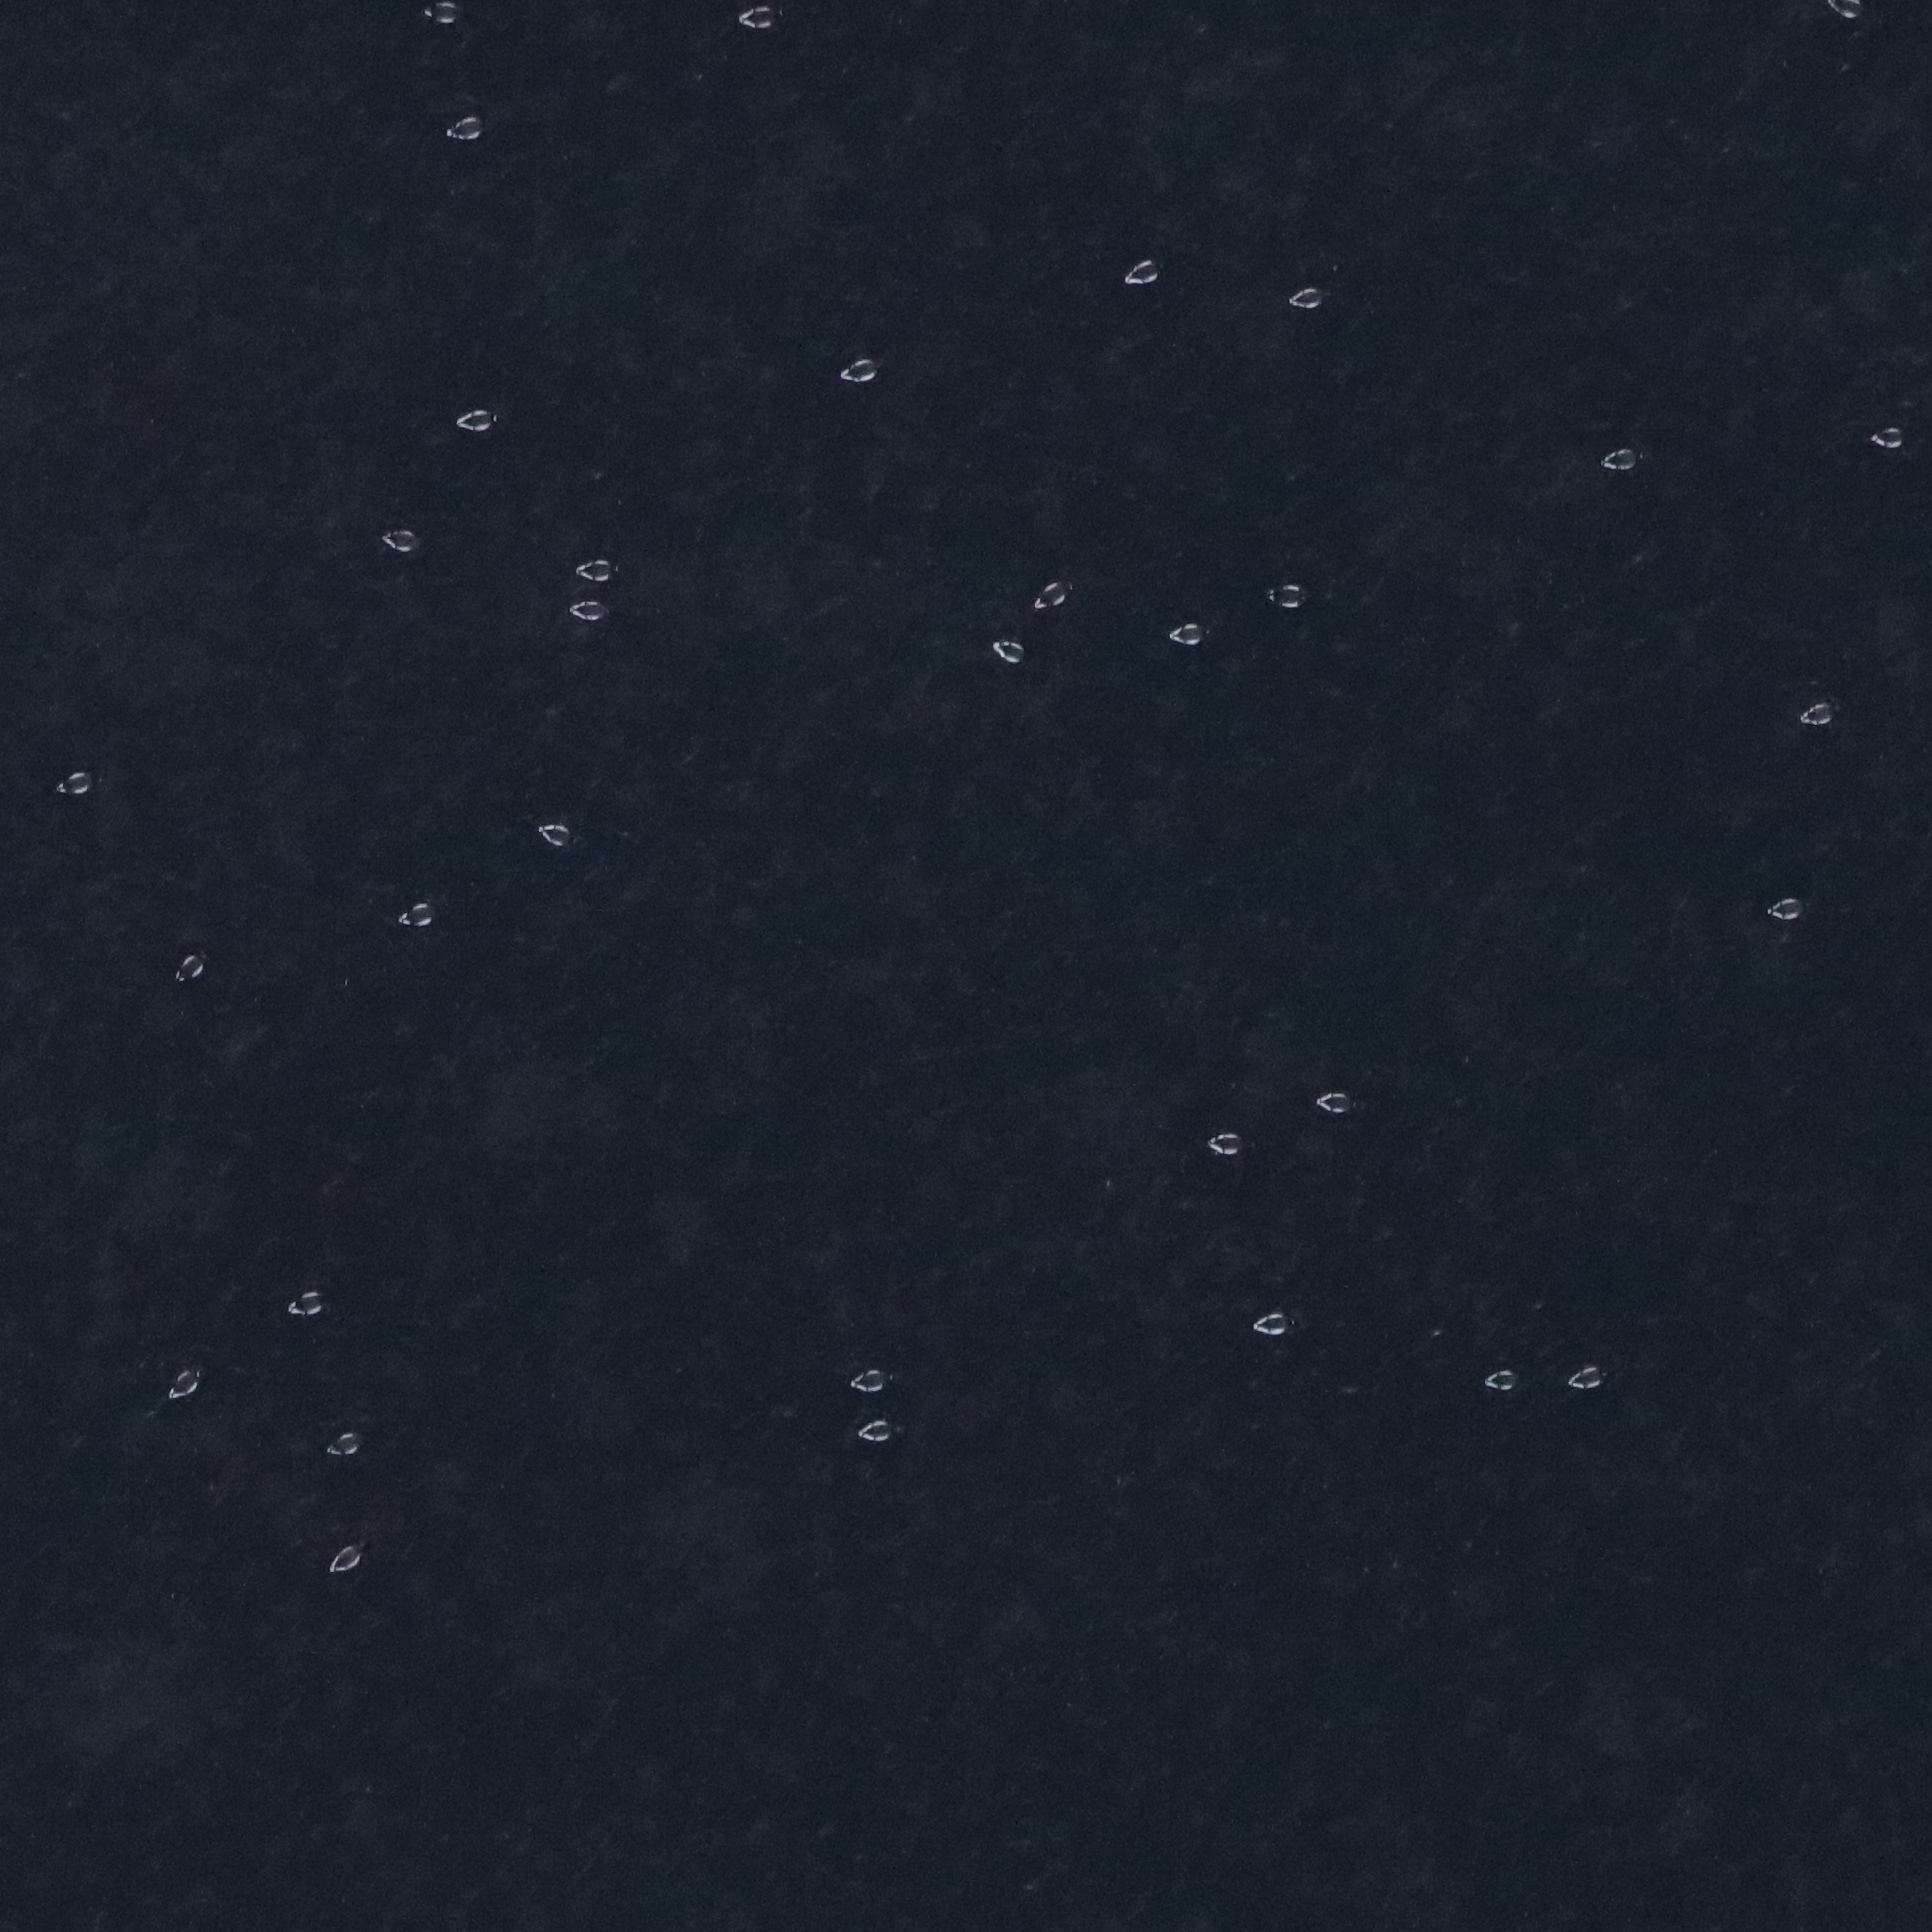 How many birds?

34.